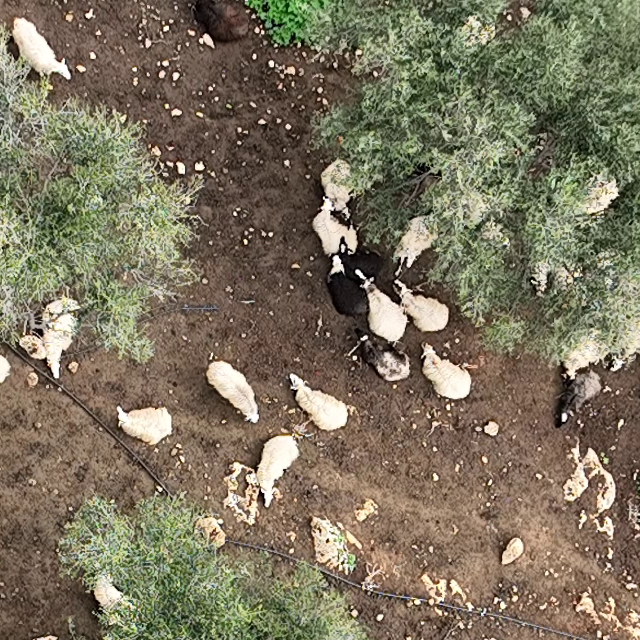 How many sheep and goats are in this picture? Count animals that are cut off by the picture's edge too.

25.